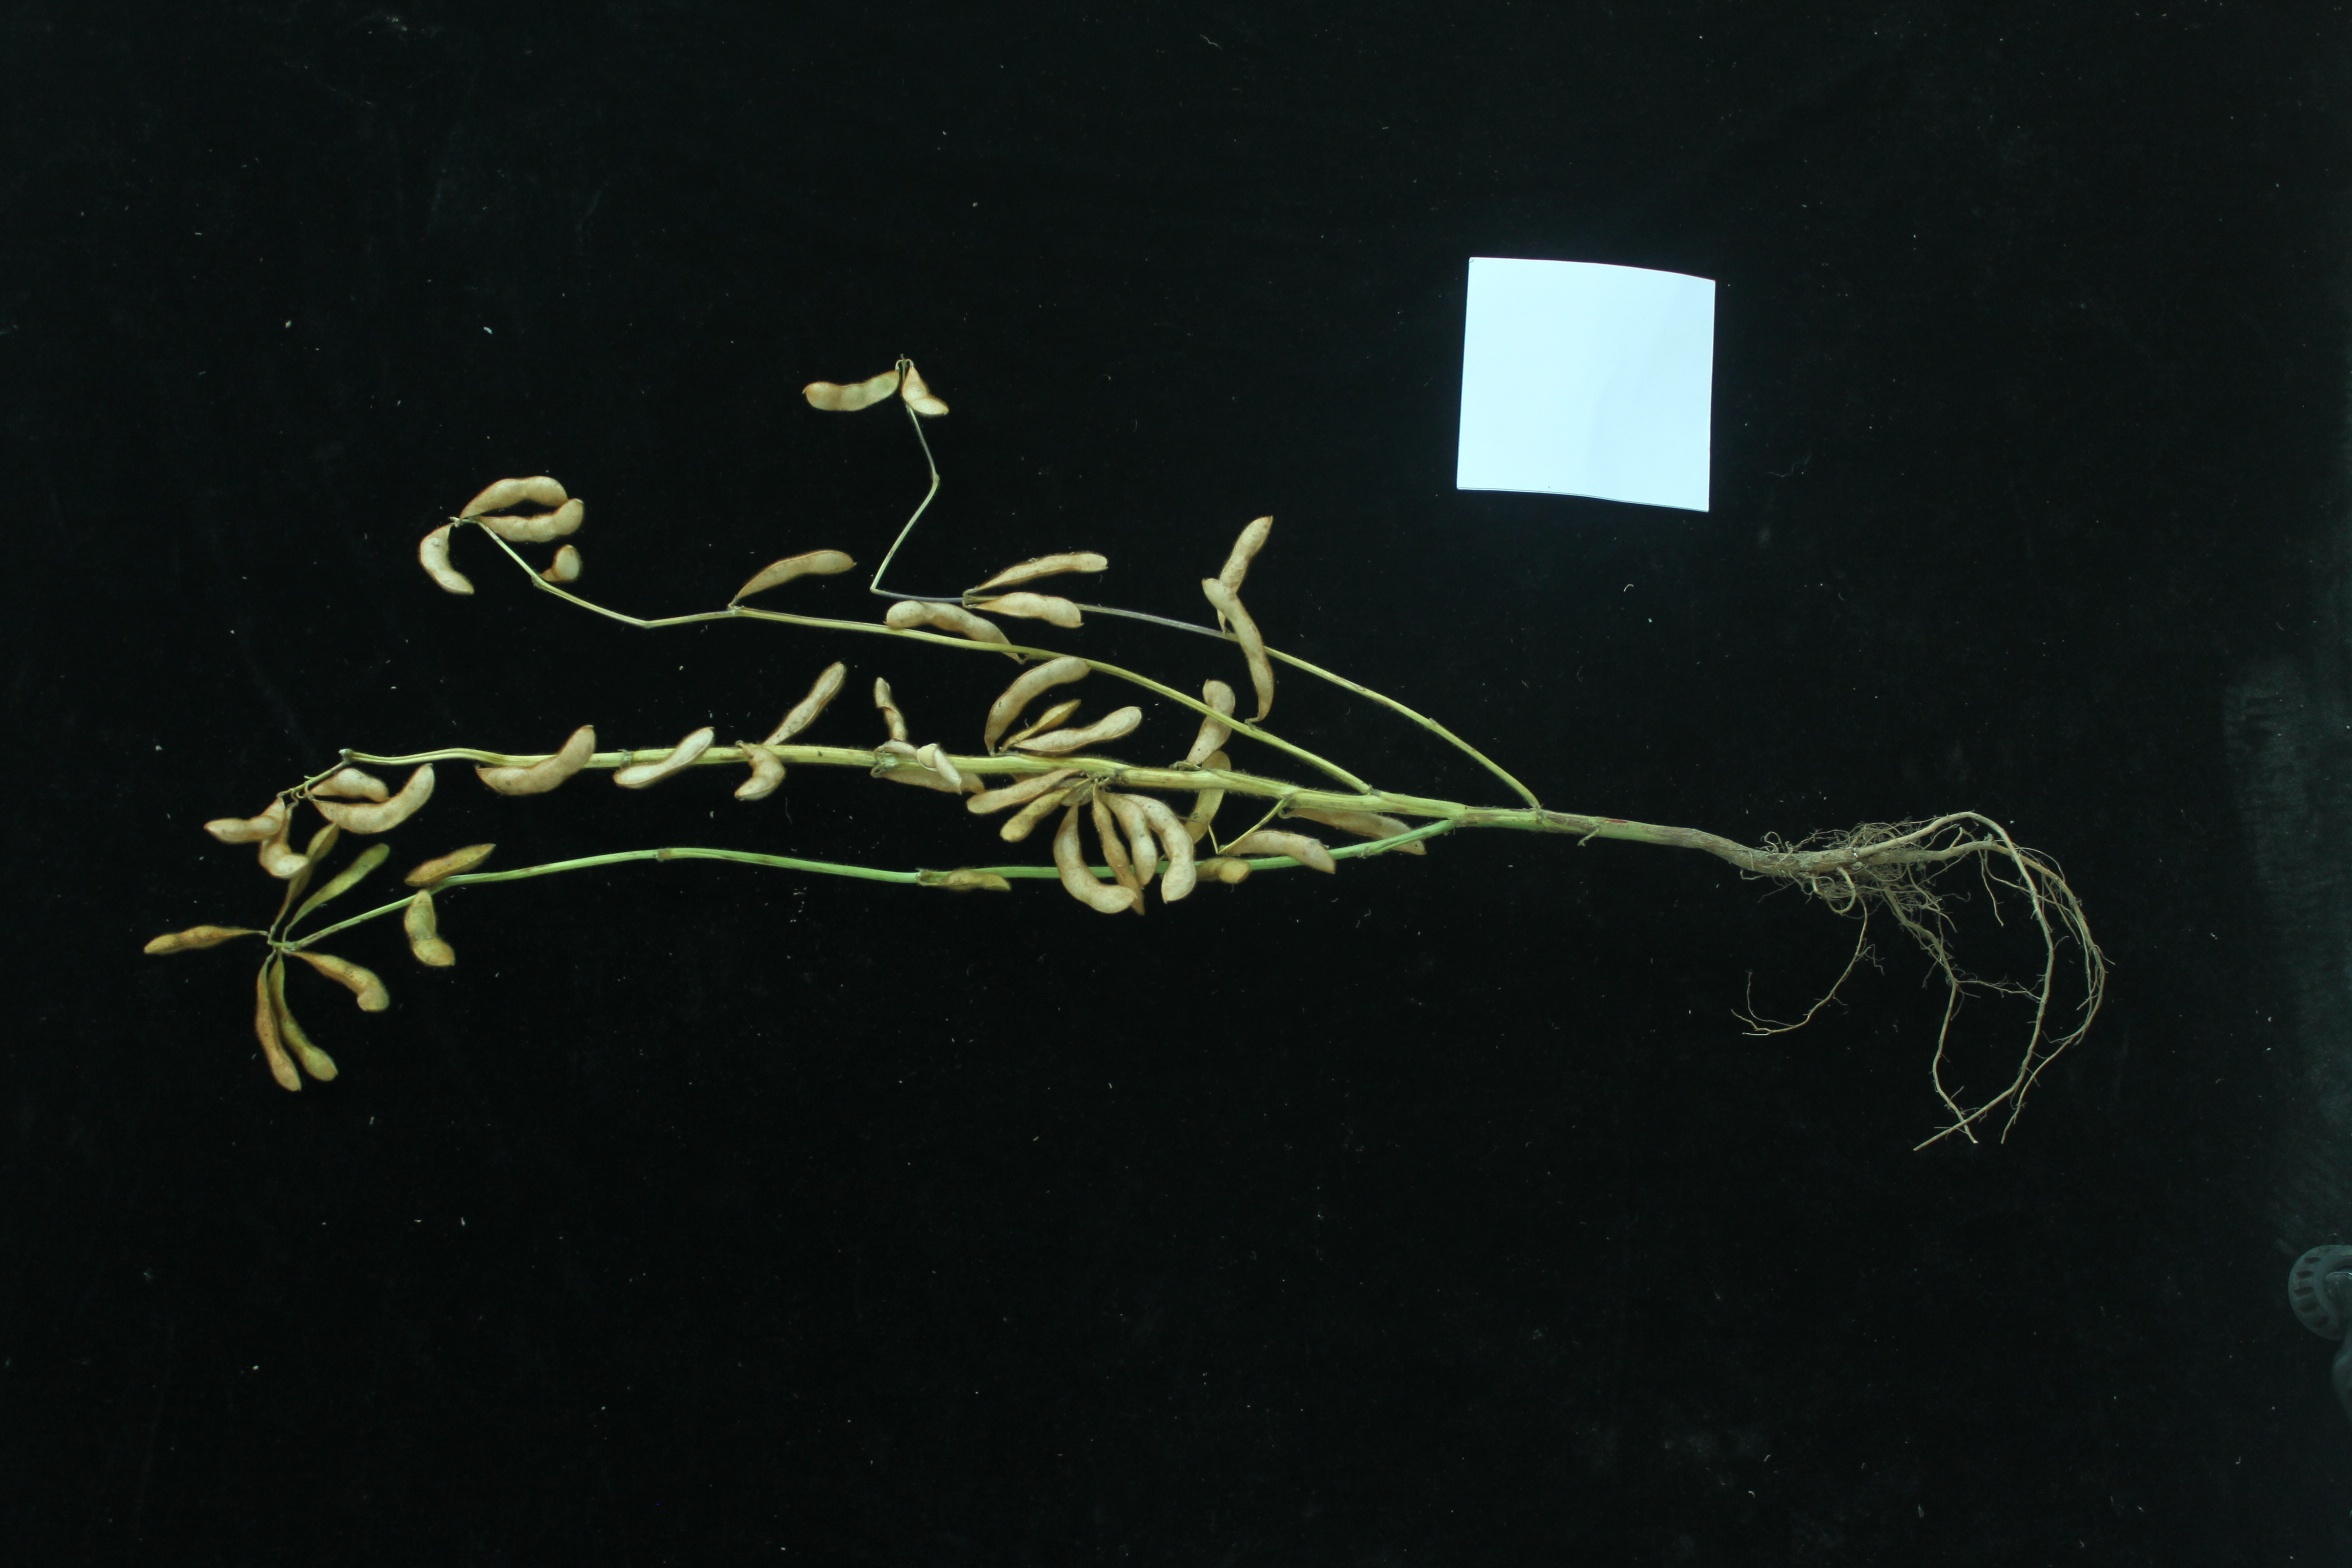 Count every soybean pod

44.